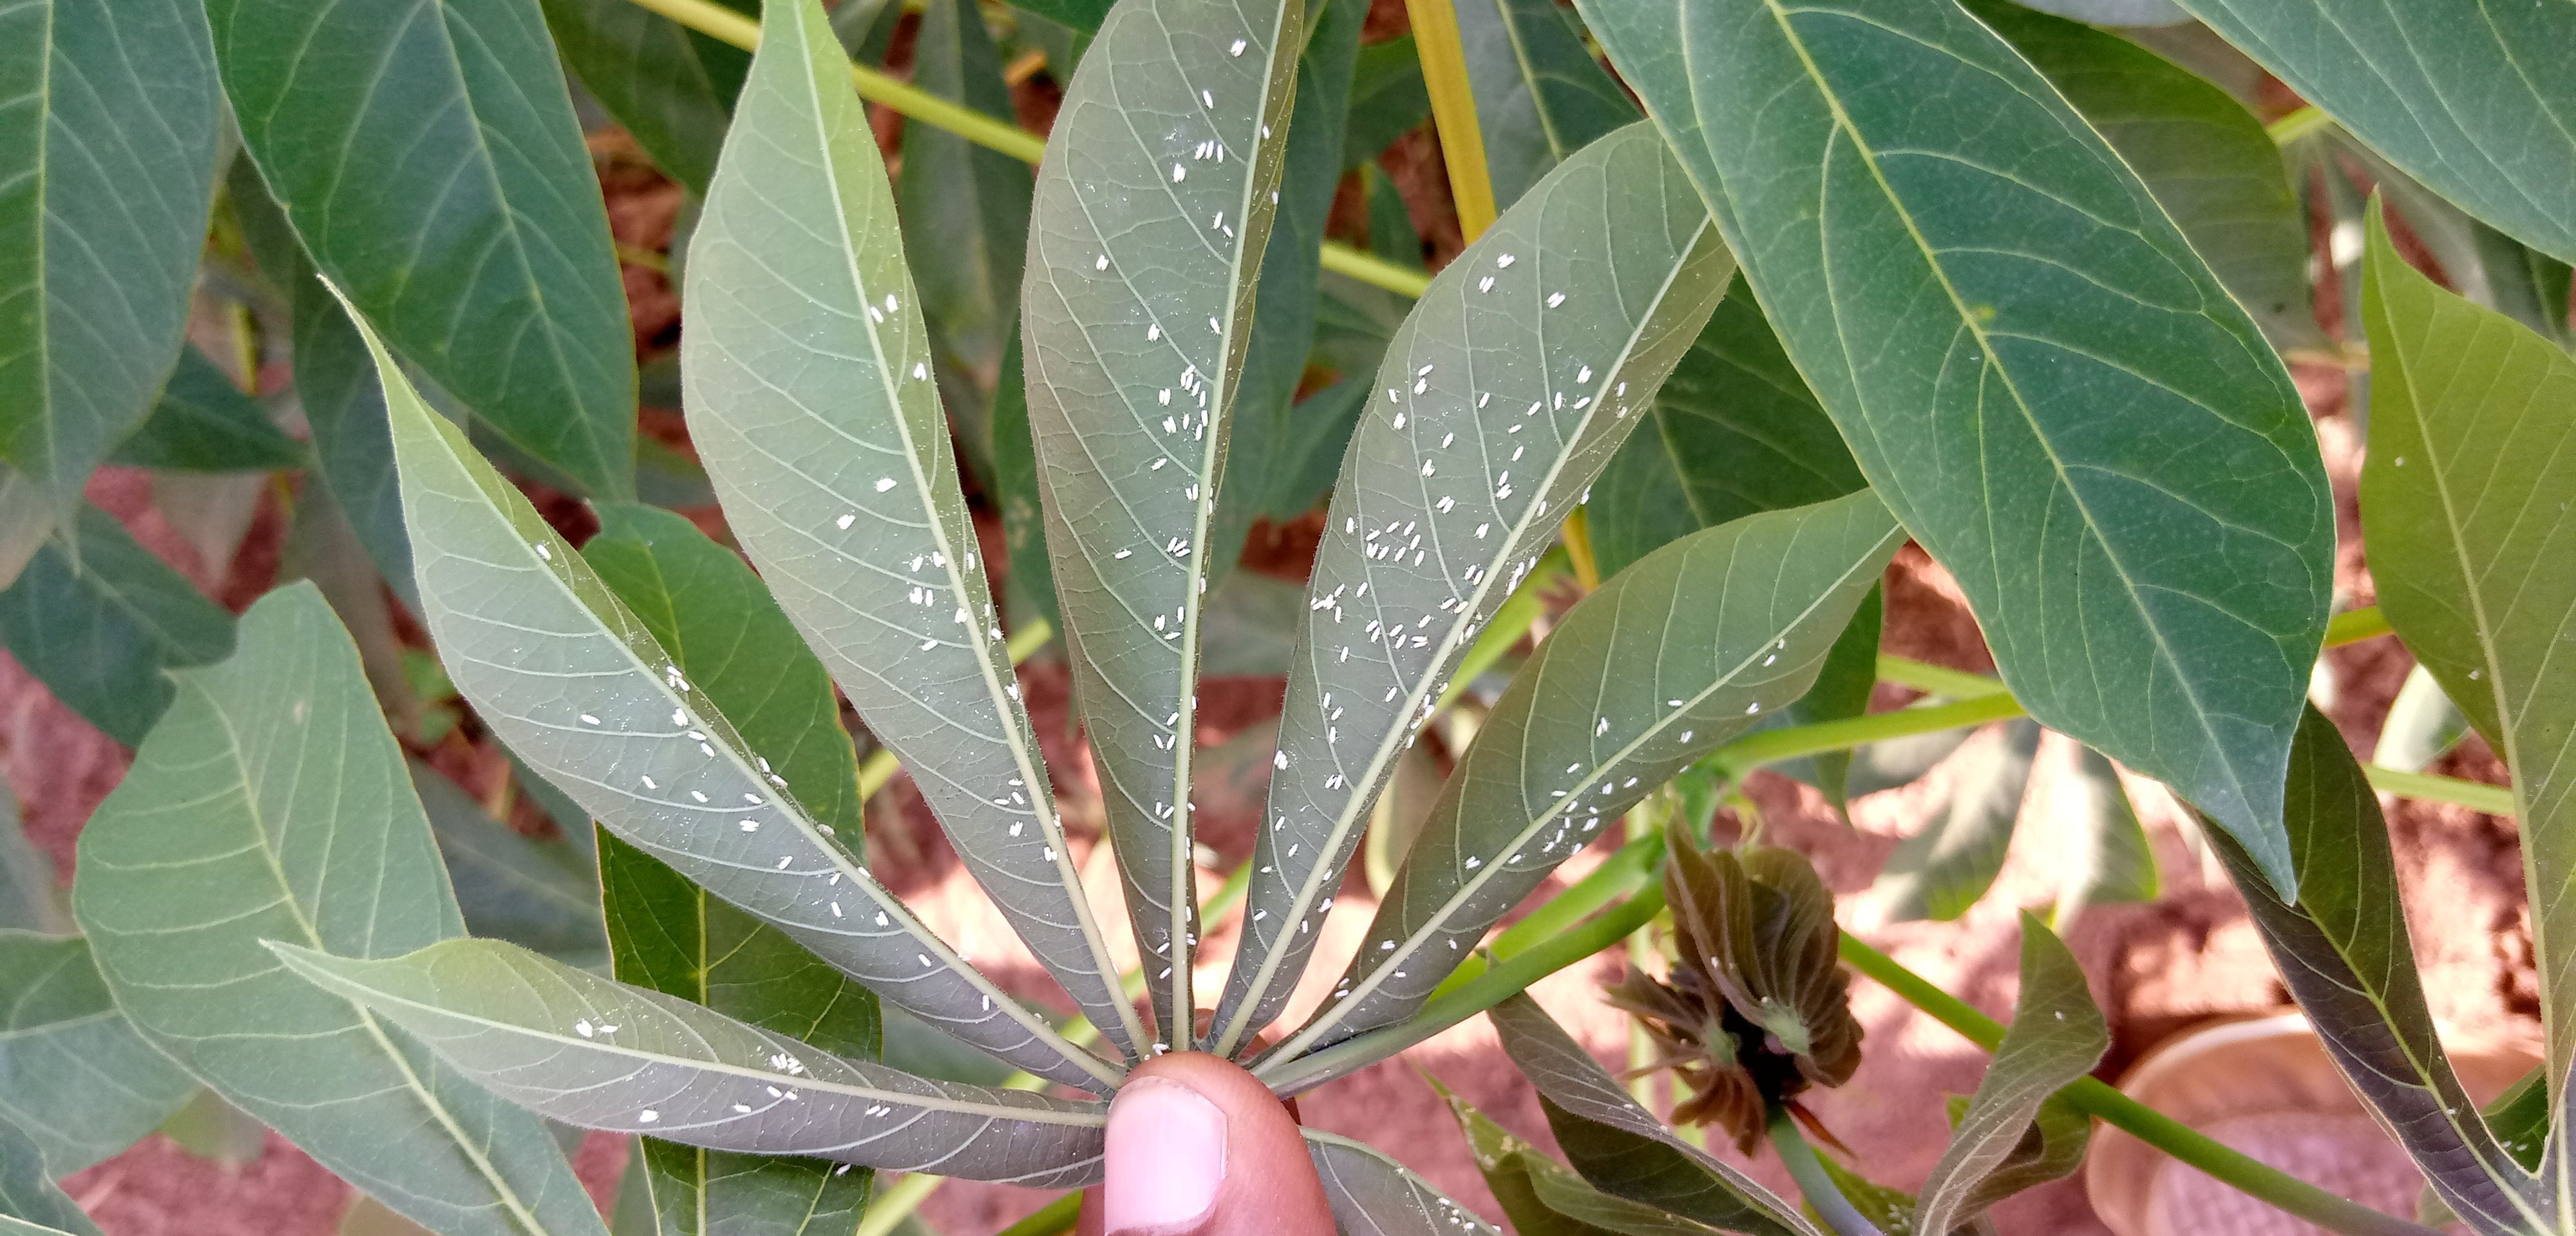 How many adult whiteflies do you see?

245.